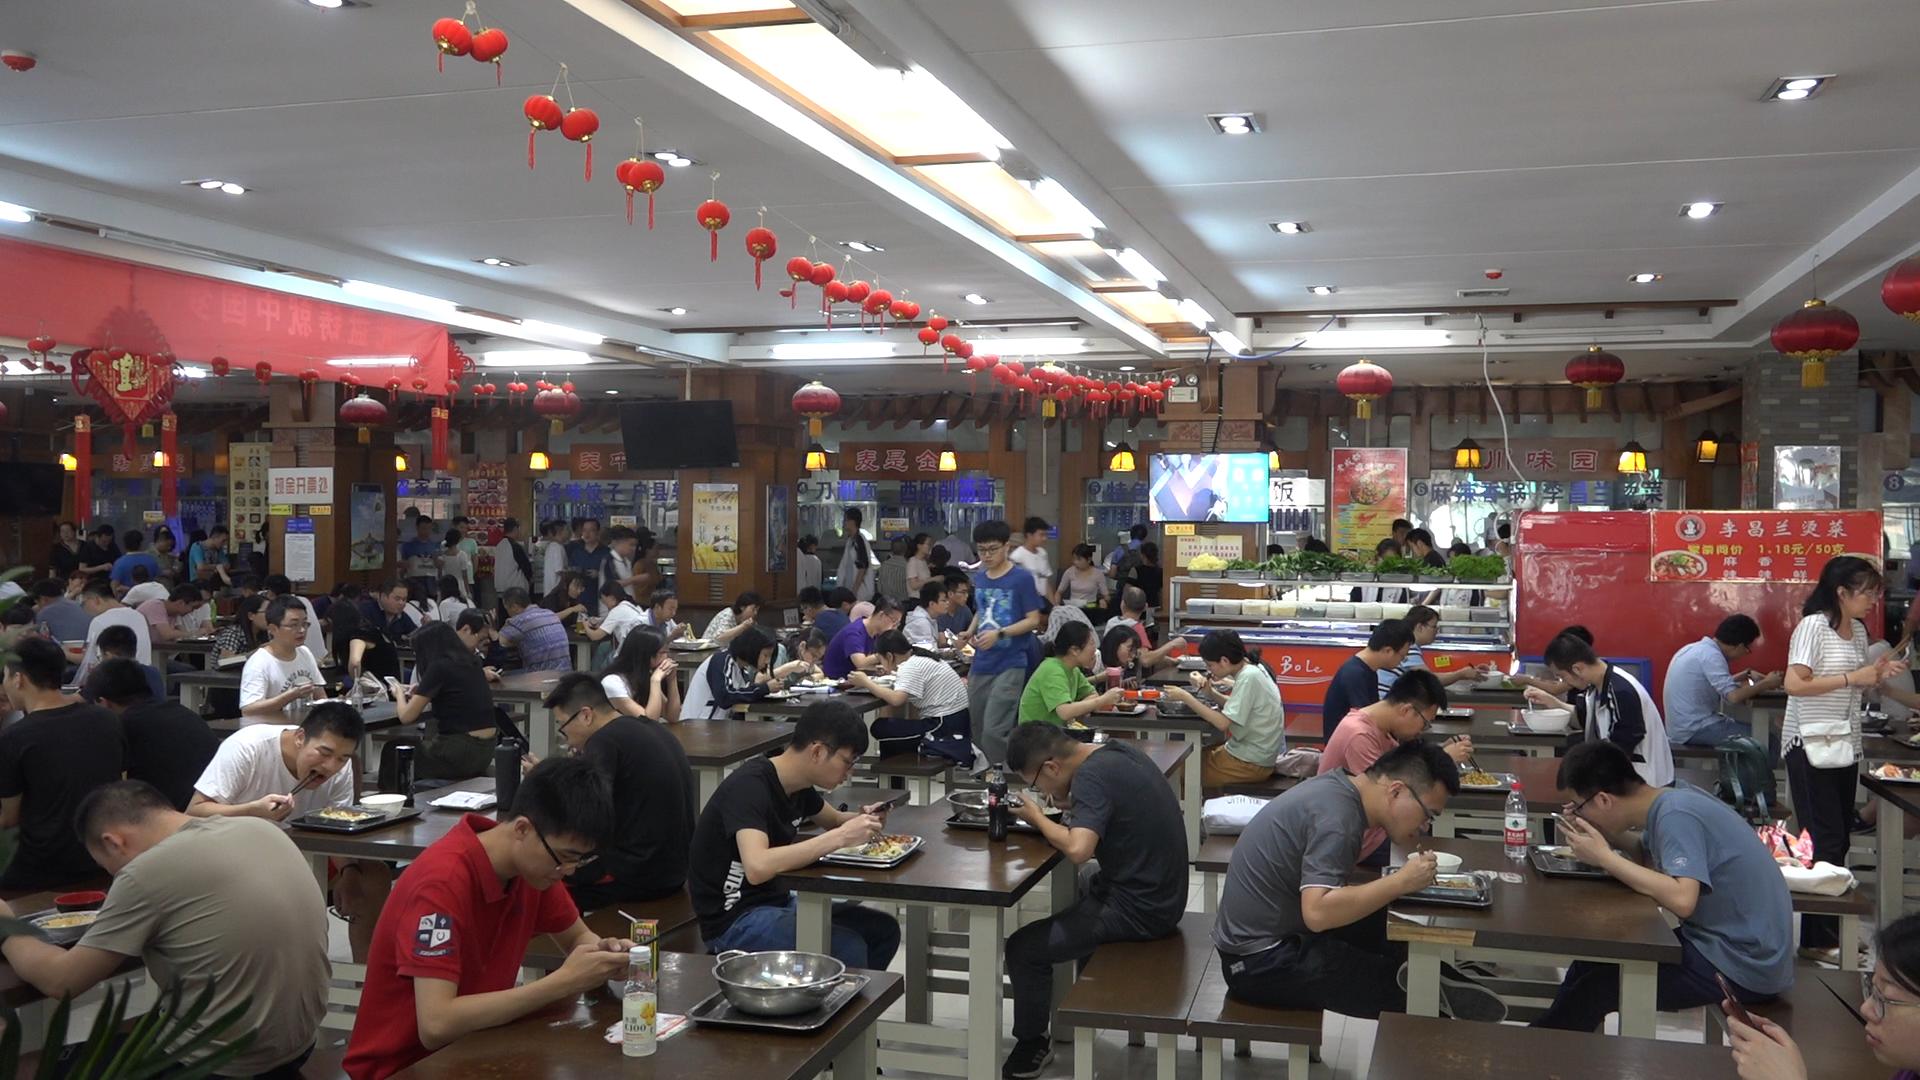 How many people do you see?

104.